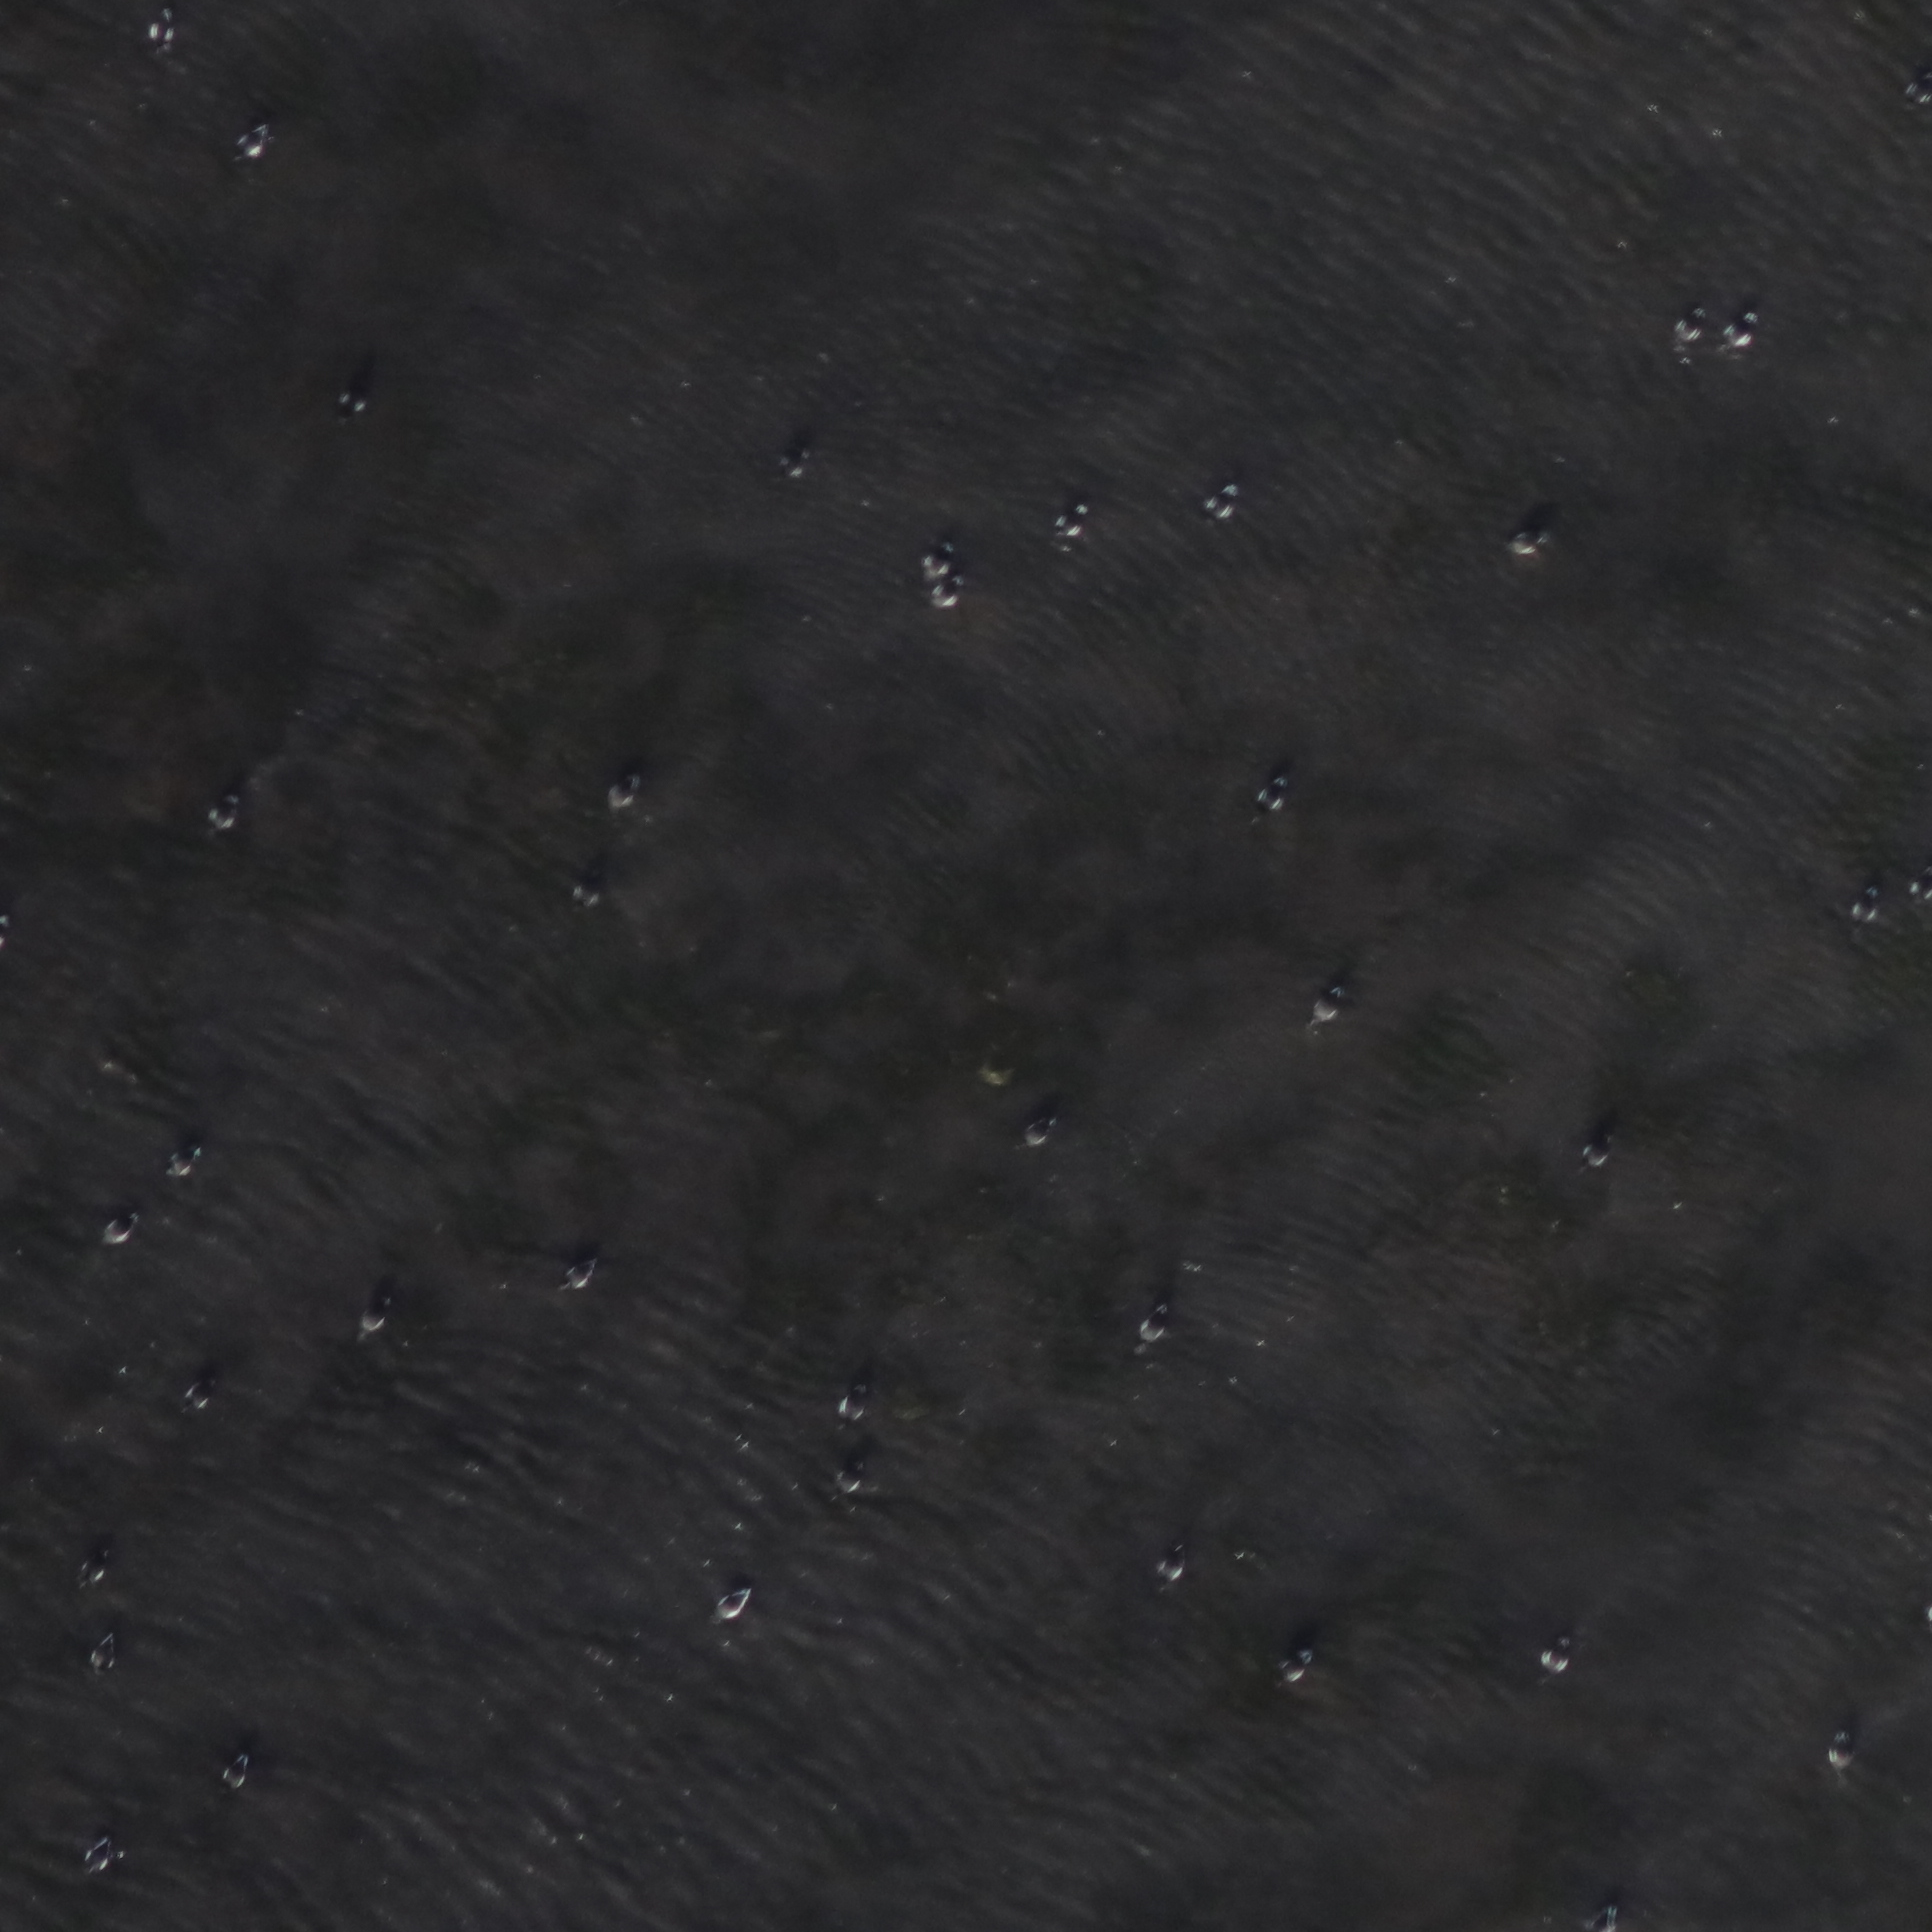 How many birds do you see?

38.